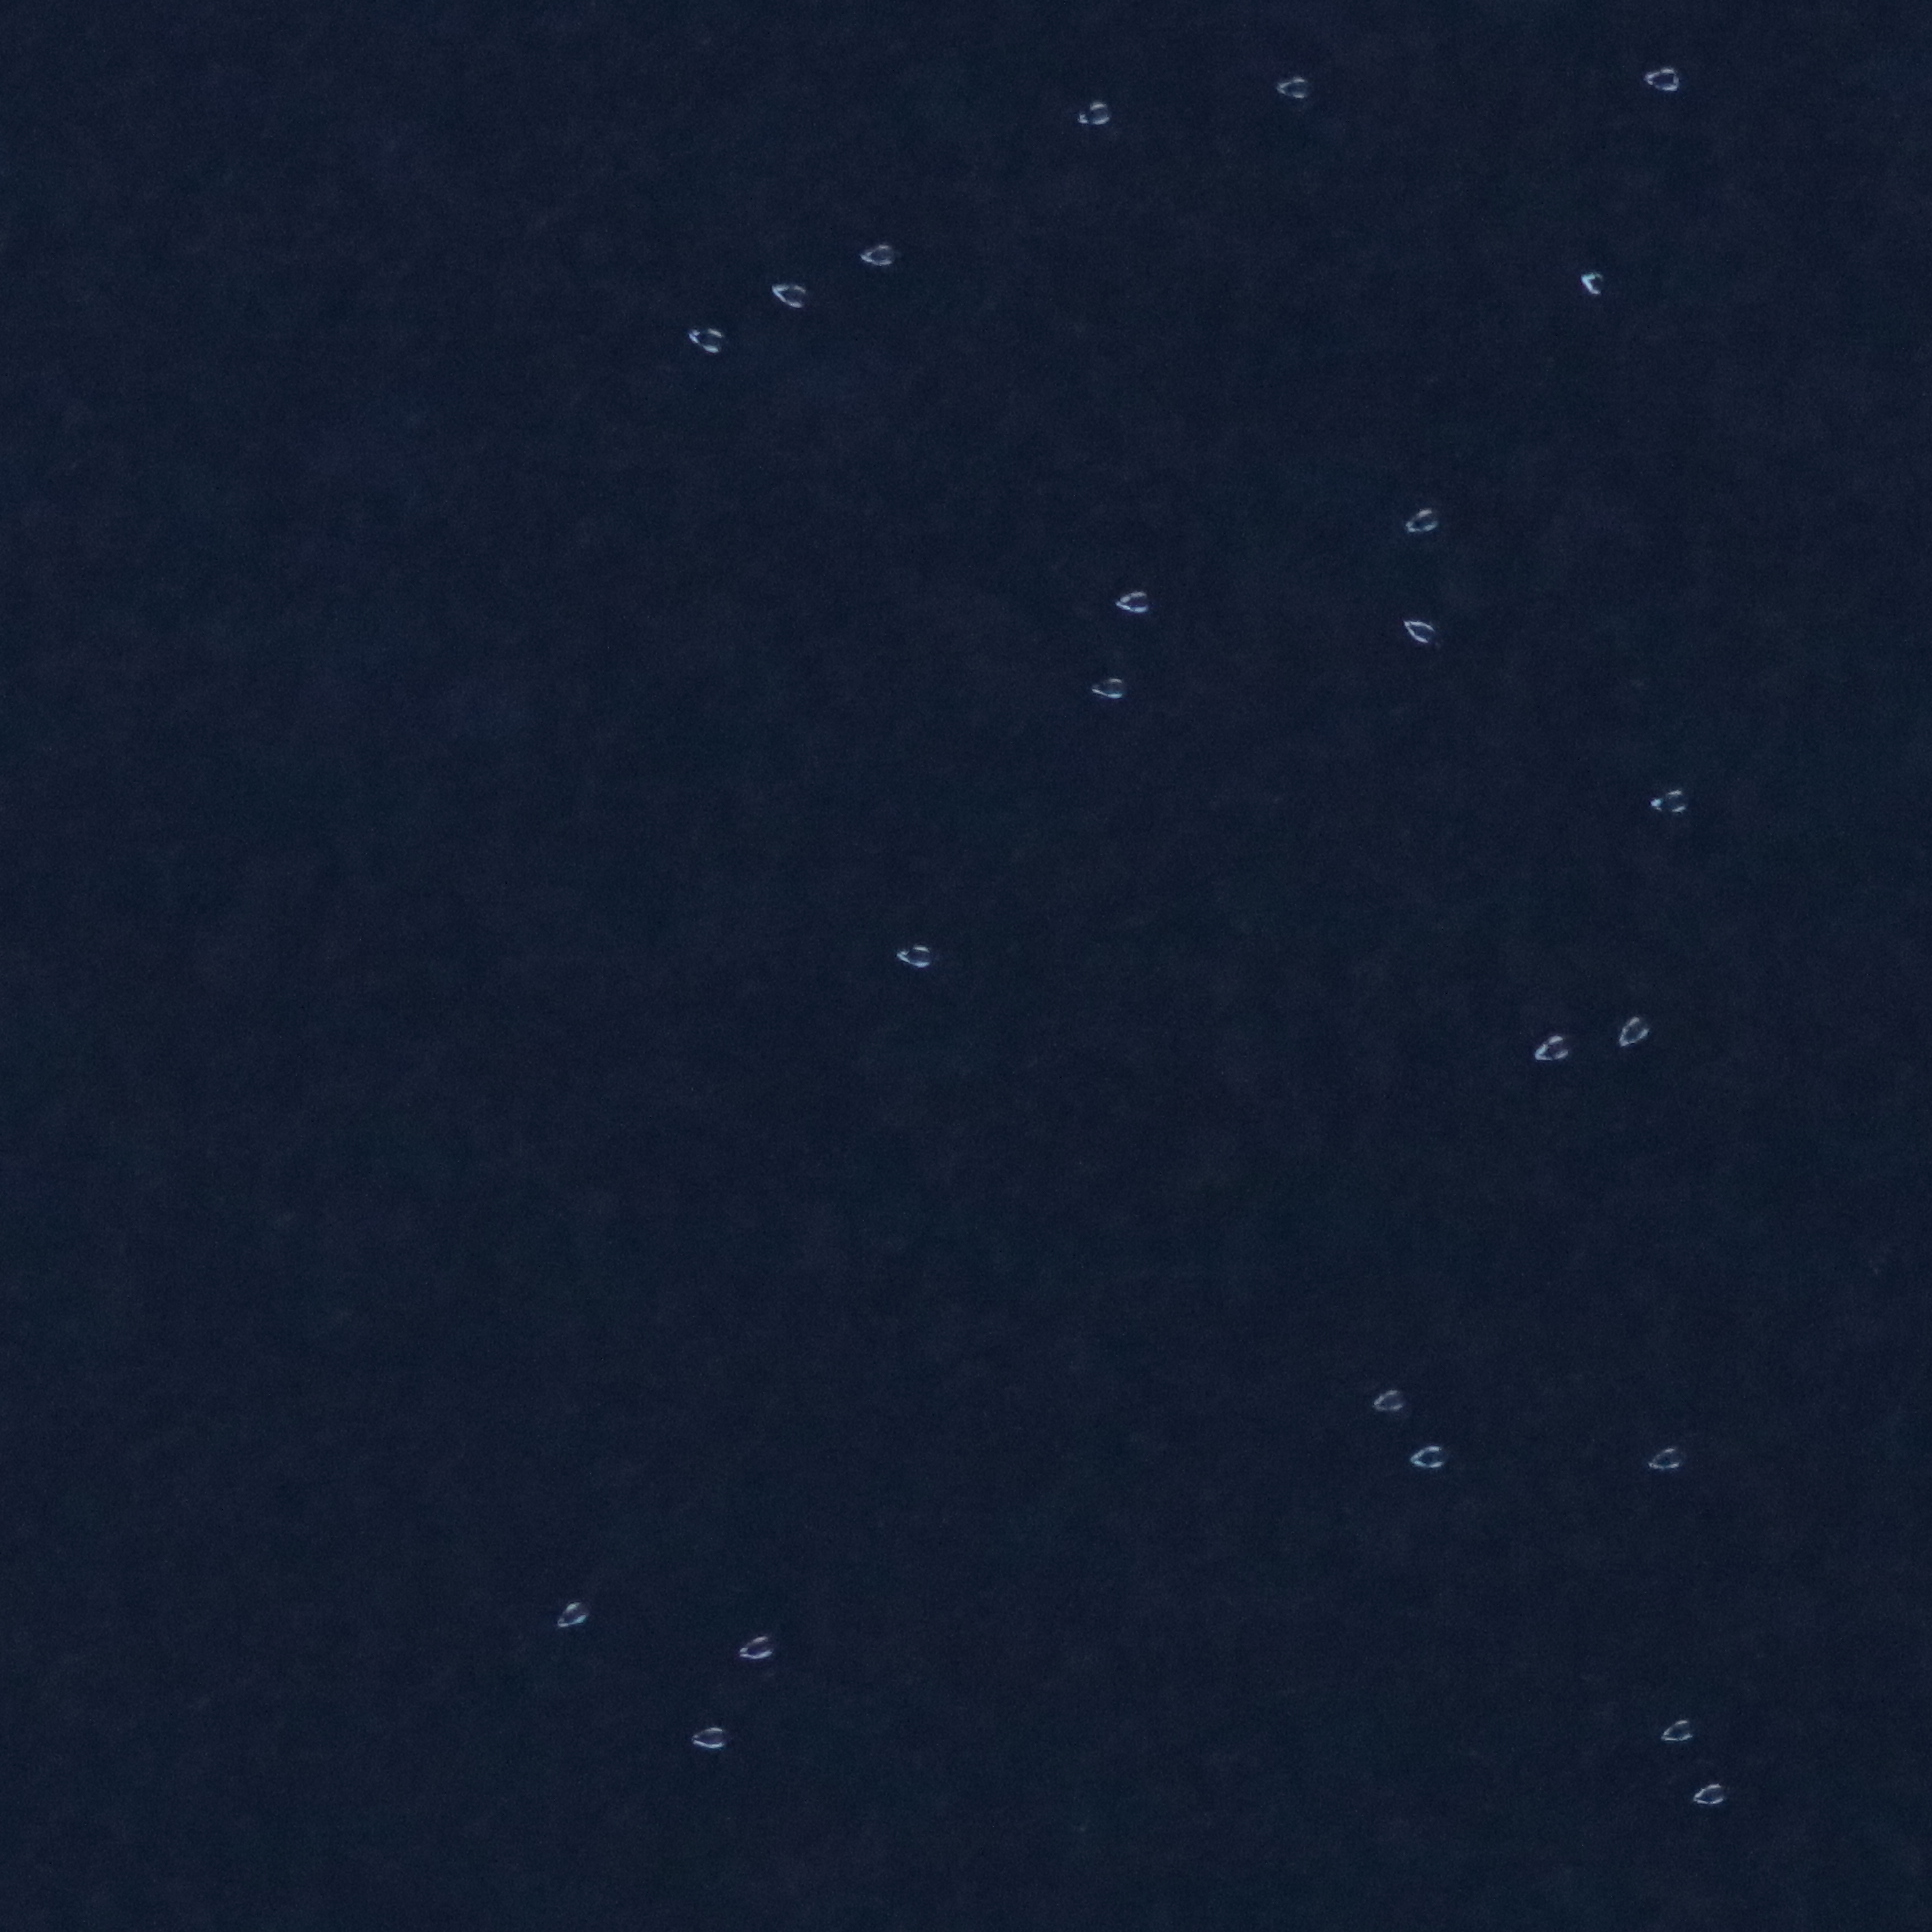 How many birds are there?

23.